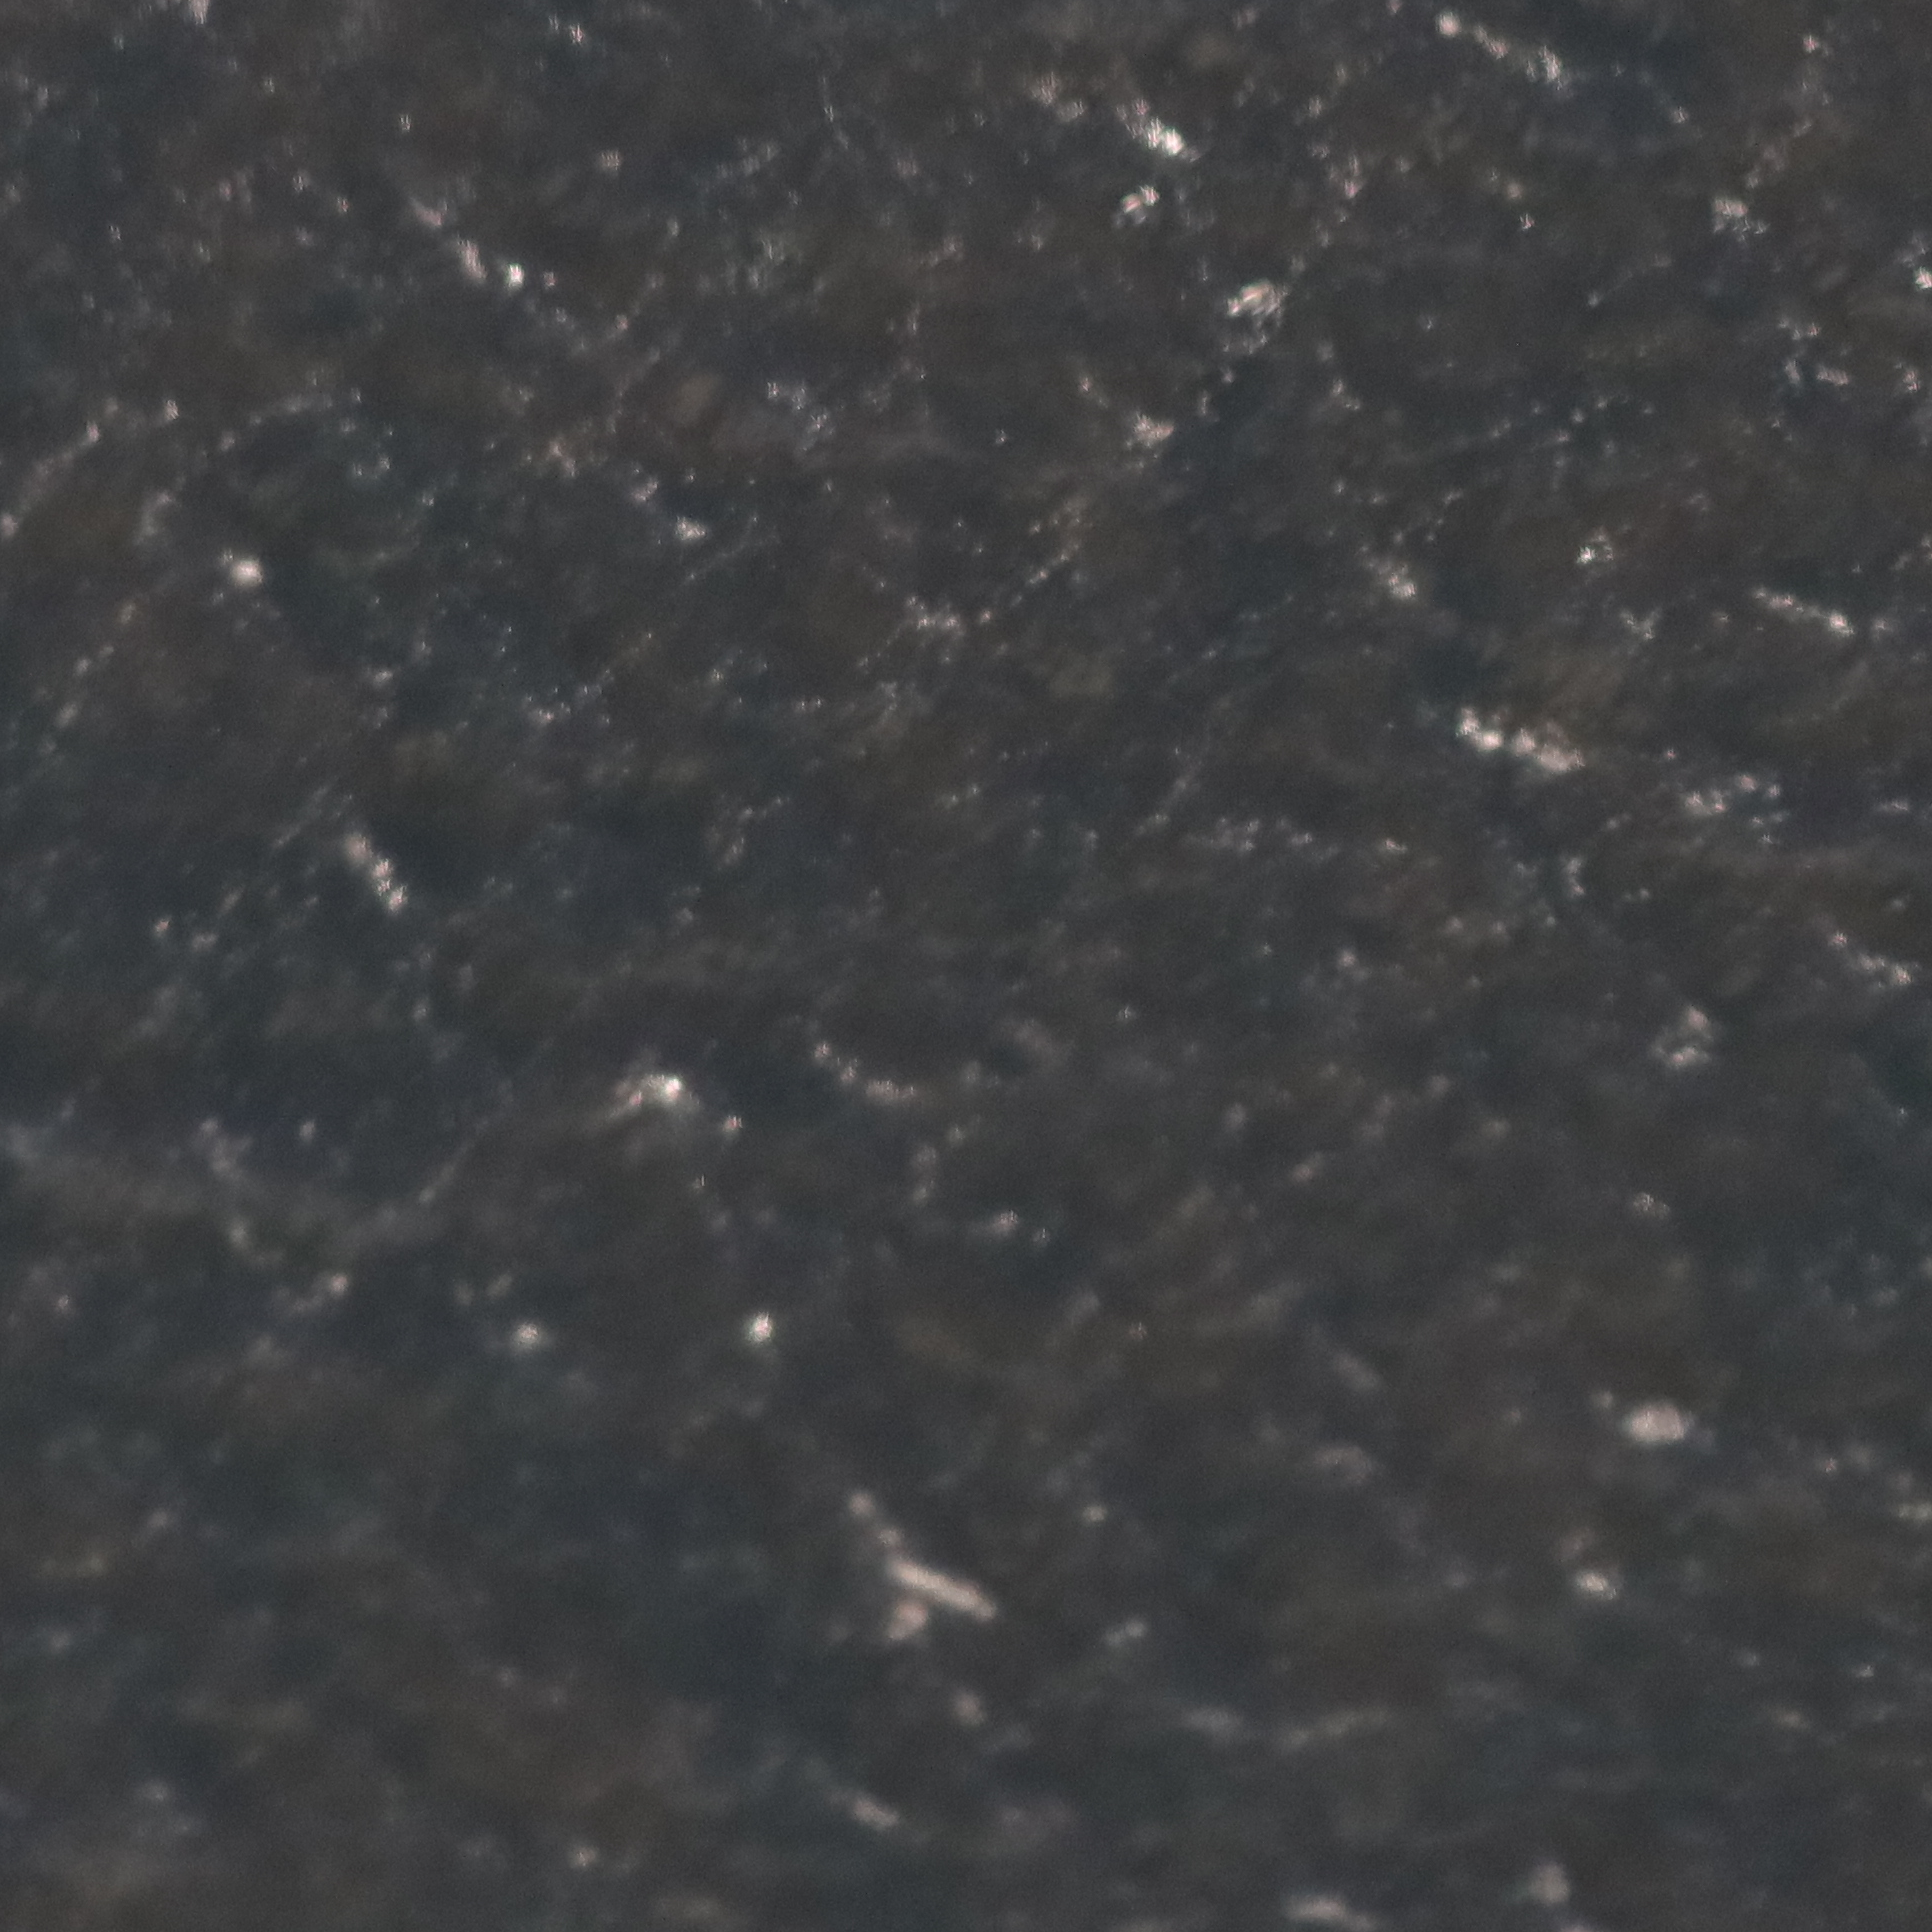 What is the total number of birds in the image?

2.